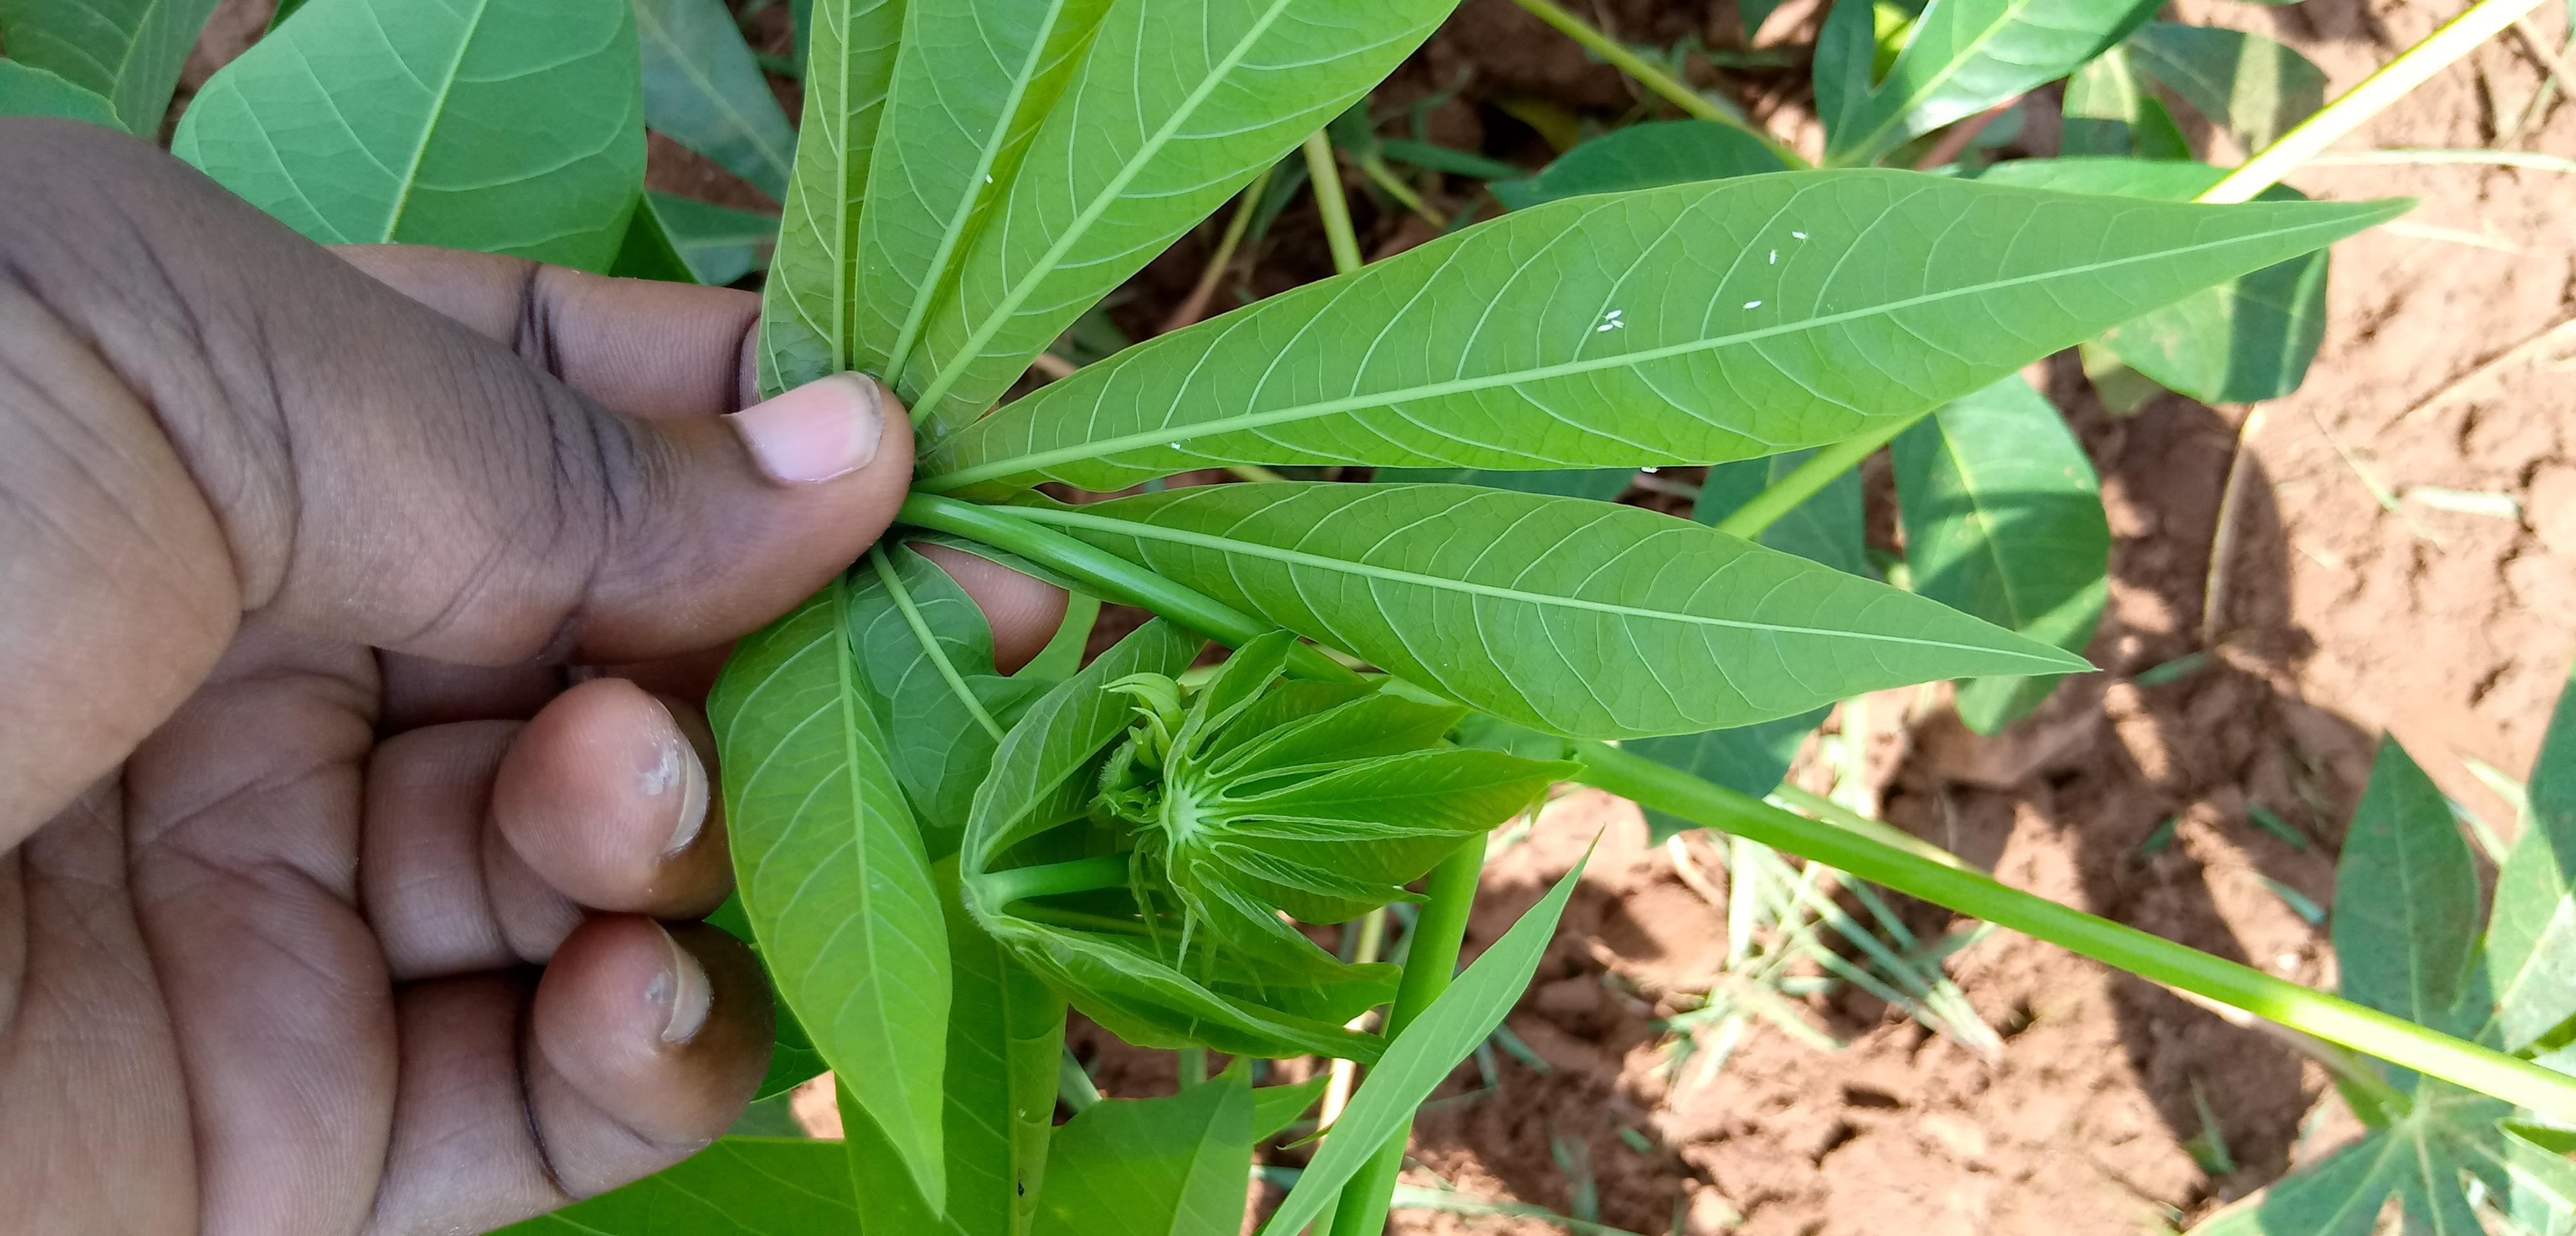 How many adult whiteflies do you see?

8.